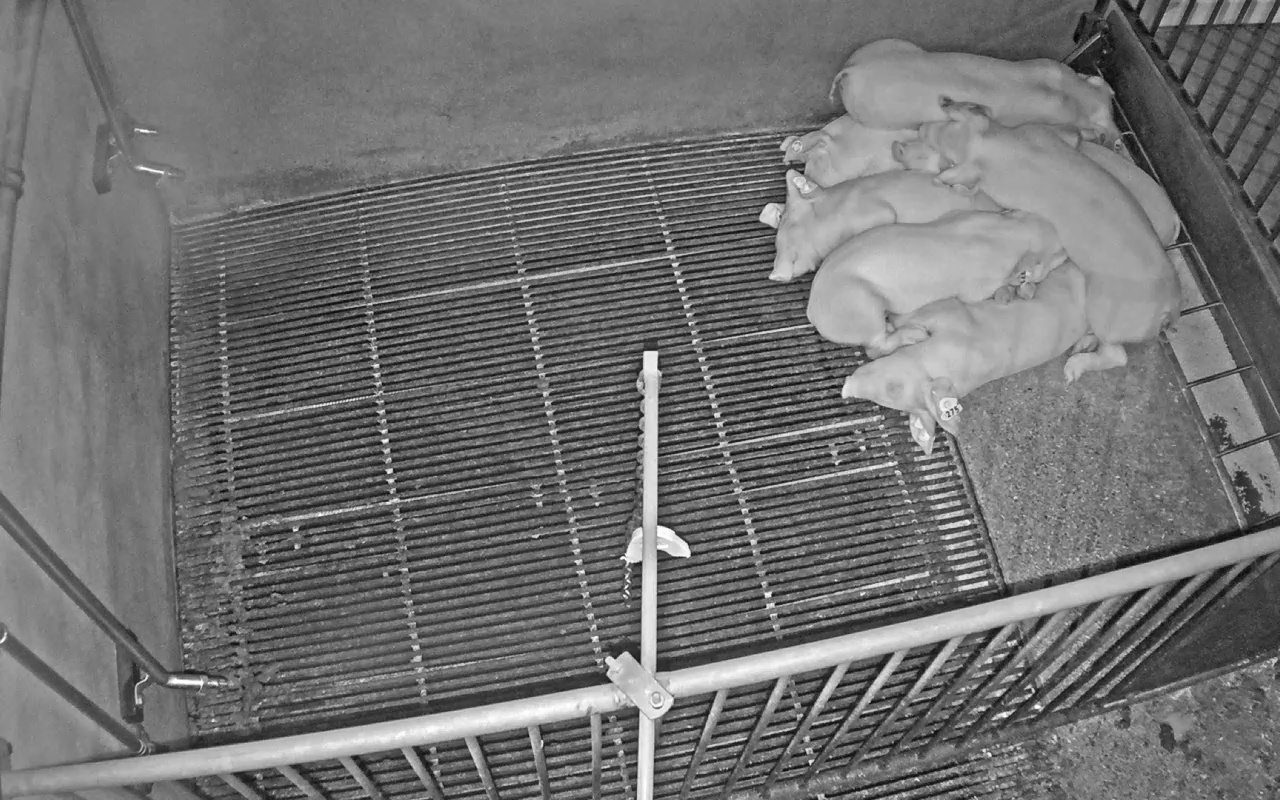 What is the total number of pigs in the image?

7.